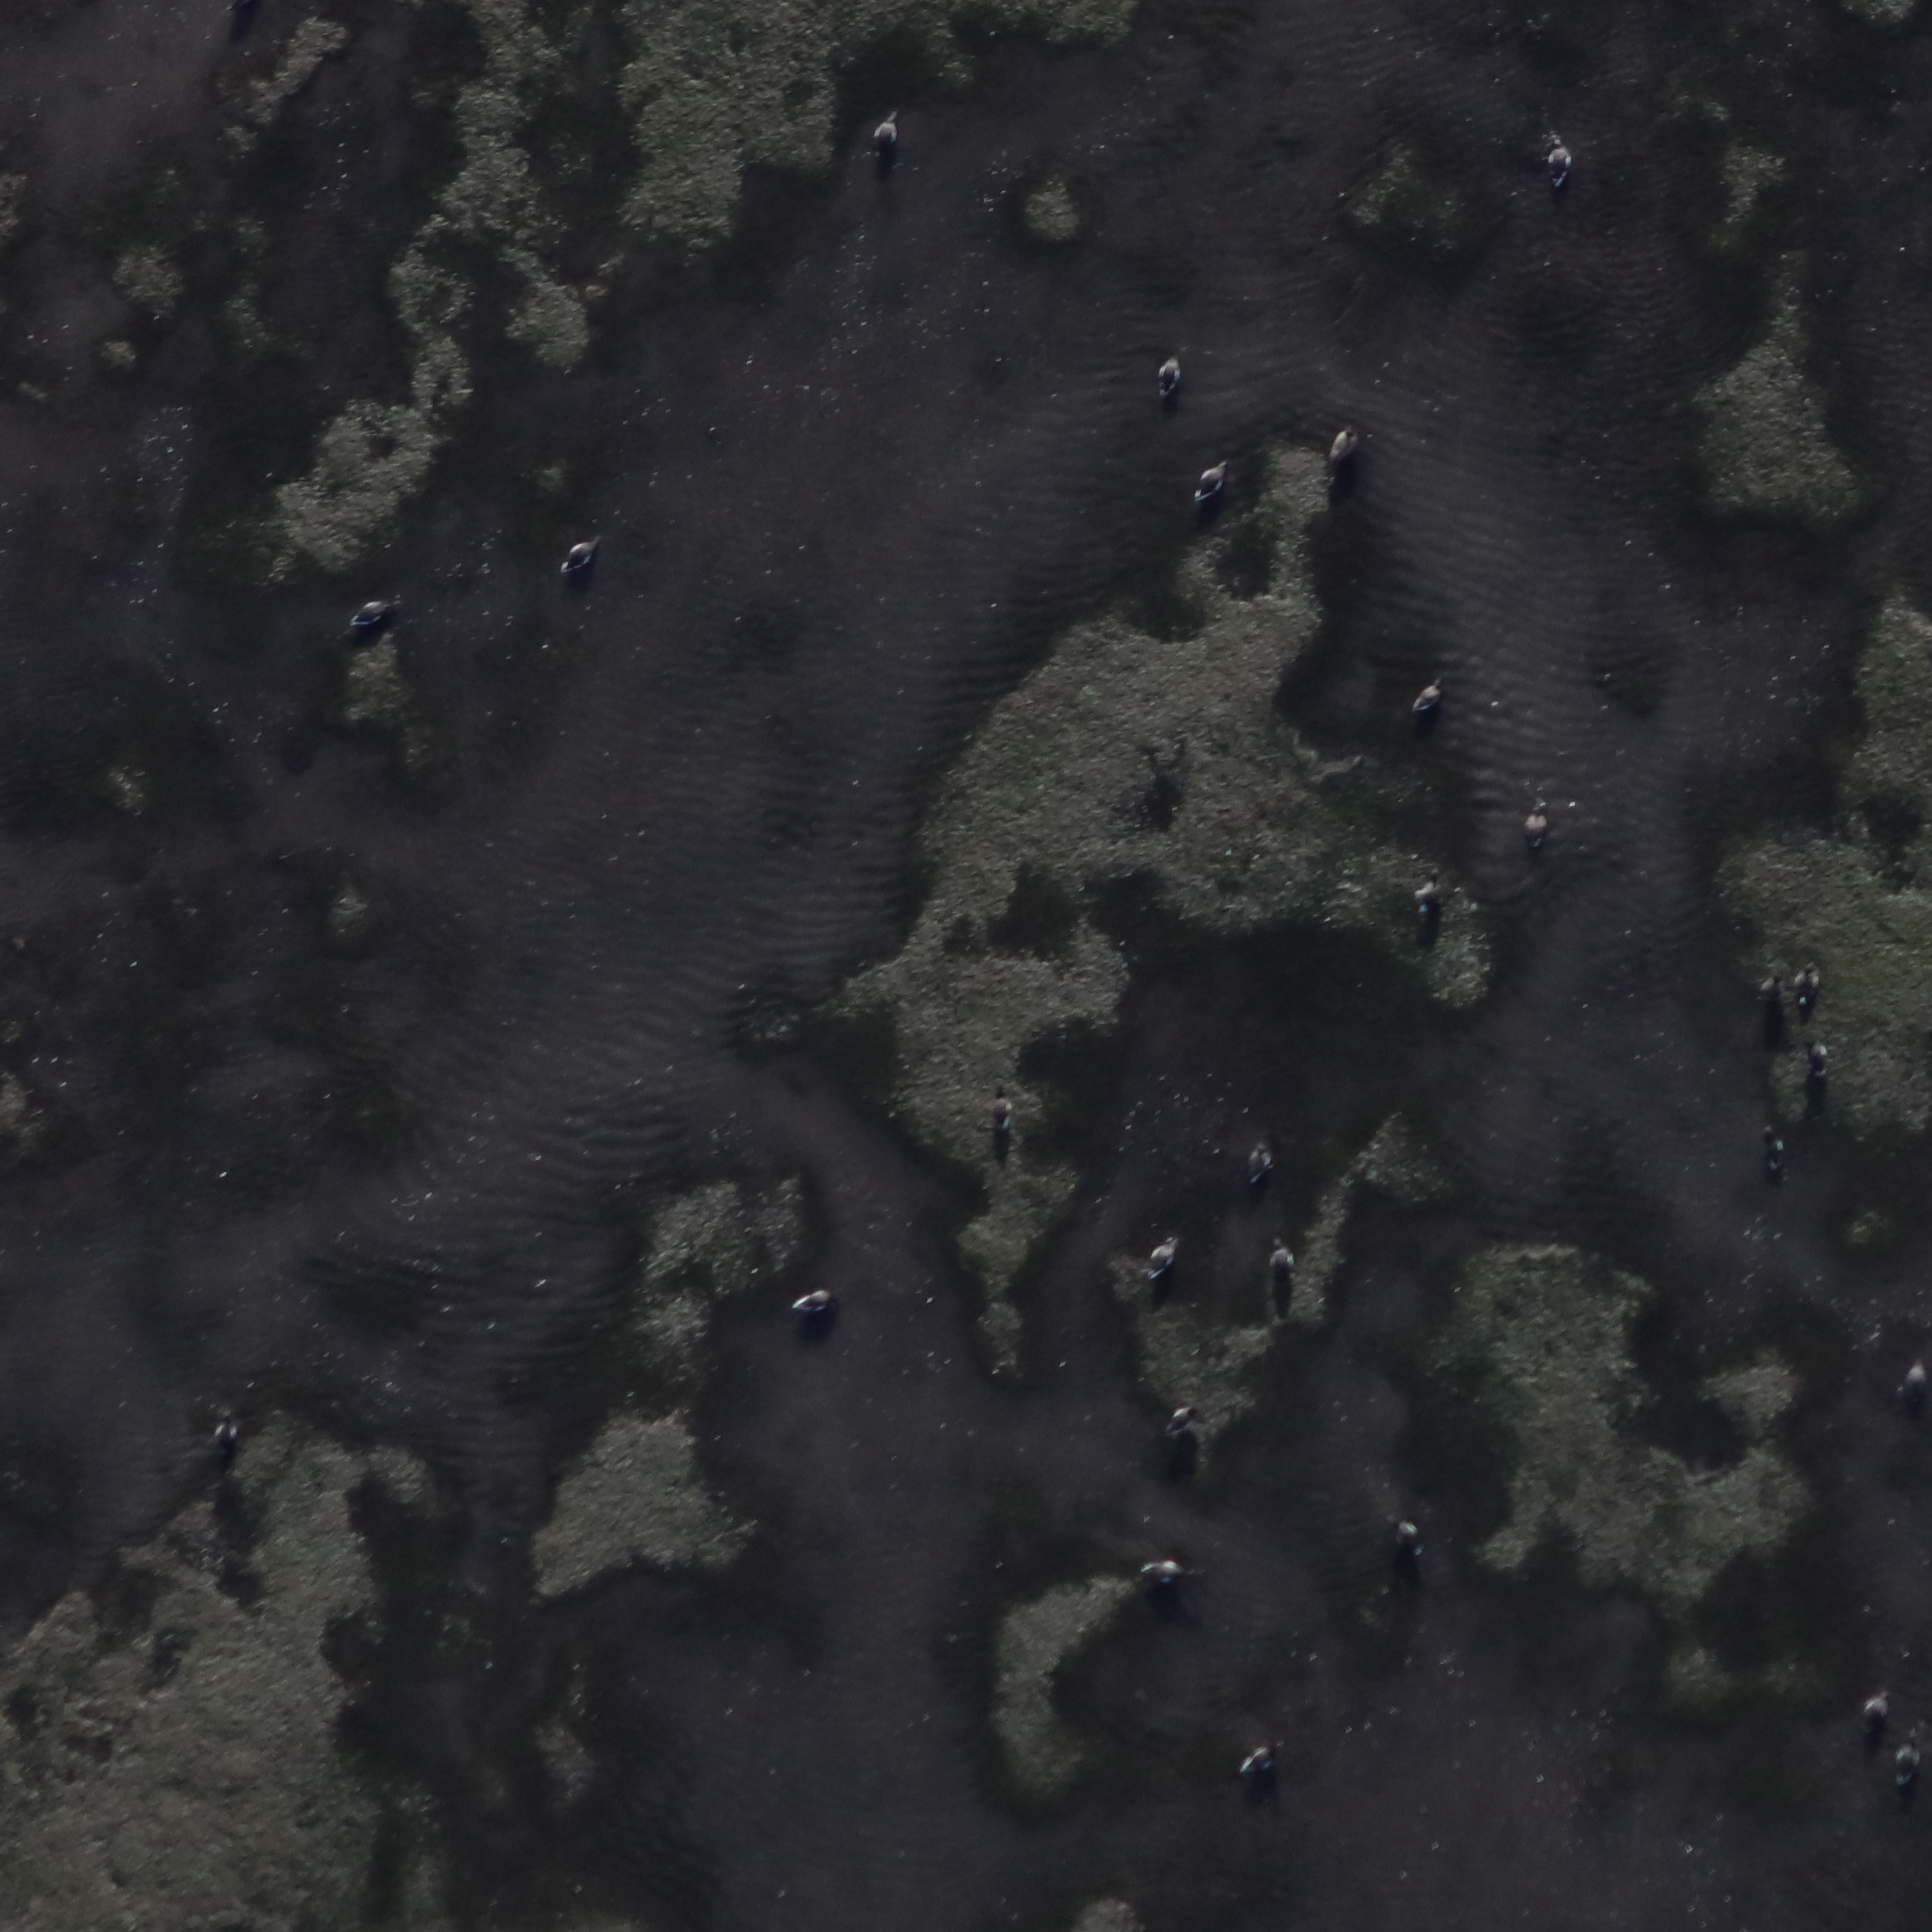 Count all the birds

27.